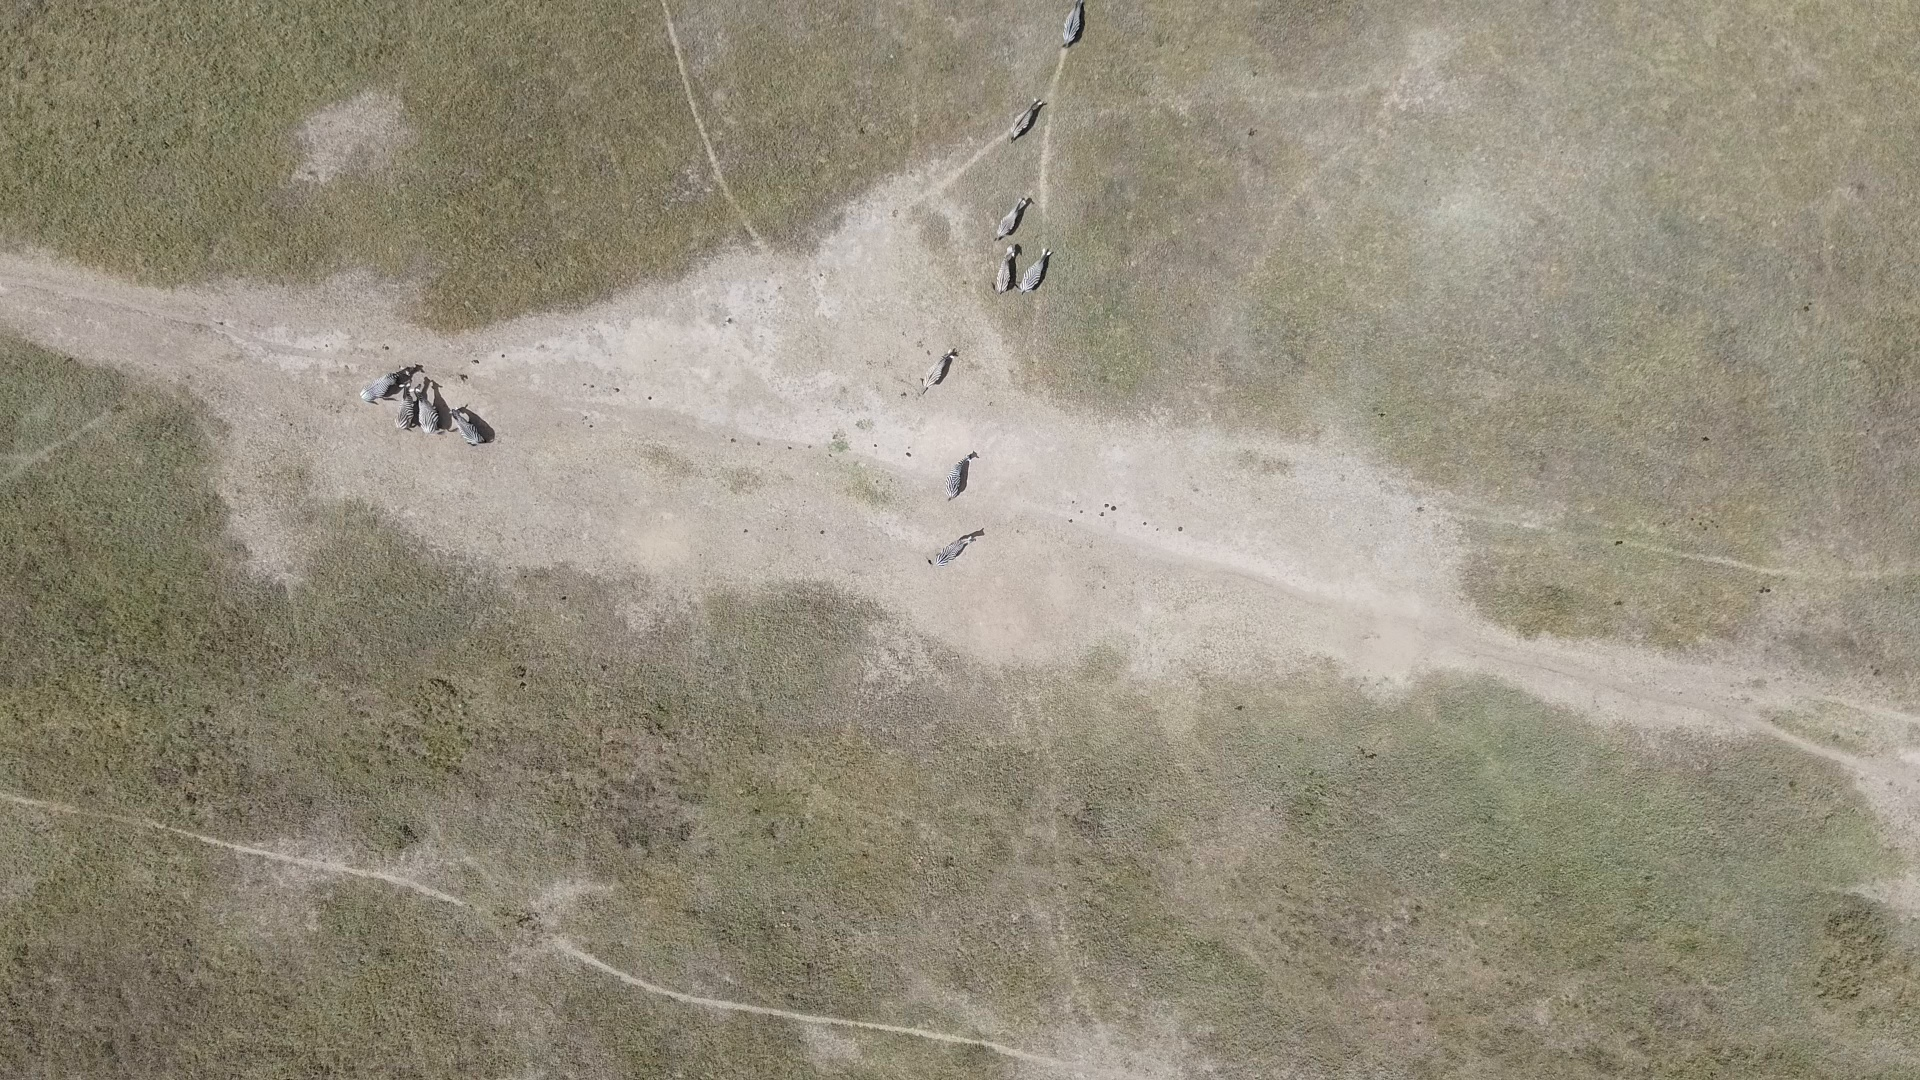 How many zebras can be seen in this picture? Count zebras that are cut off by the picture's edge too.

13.